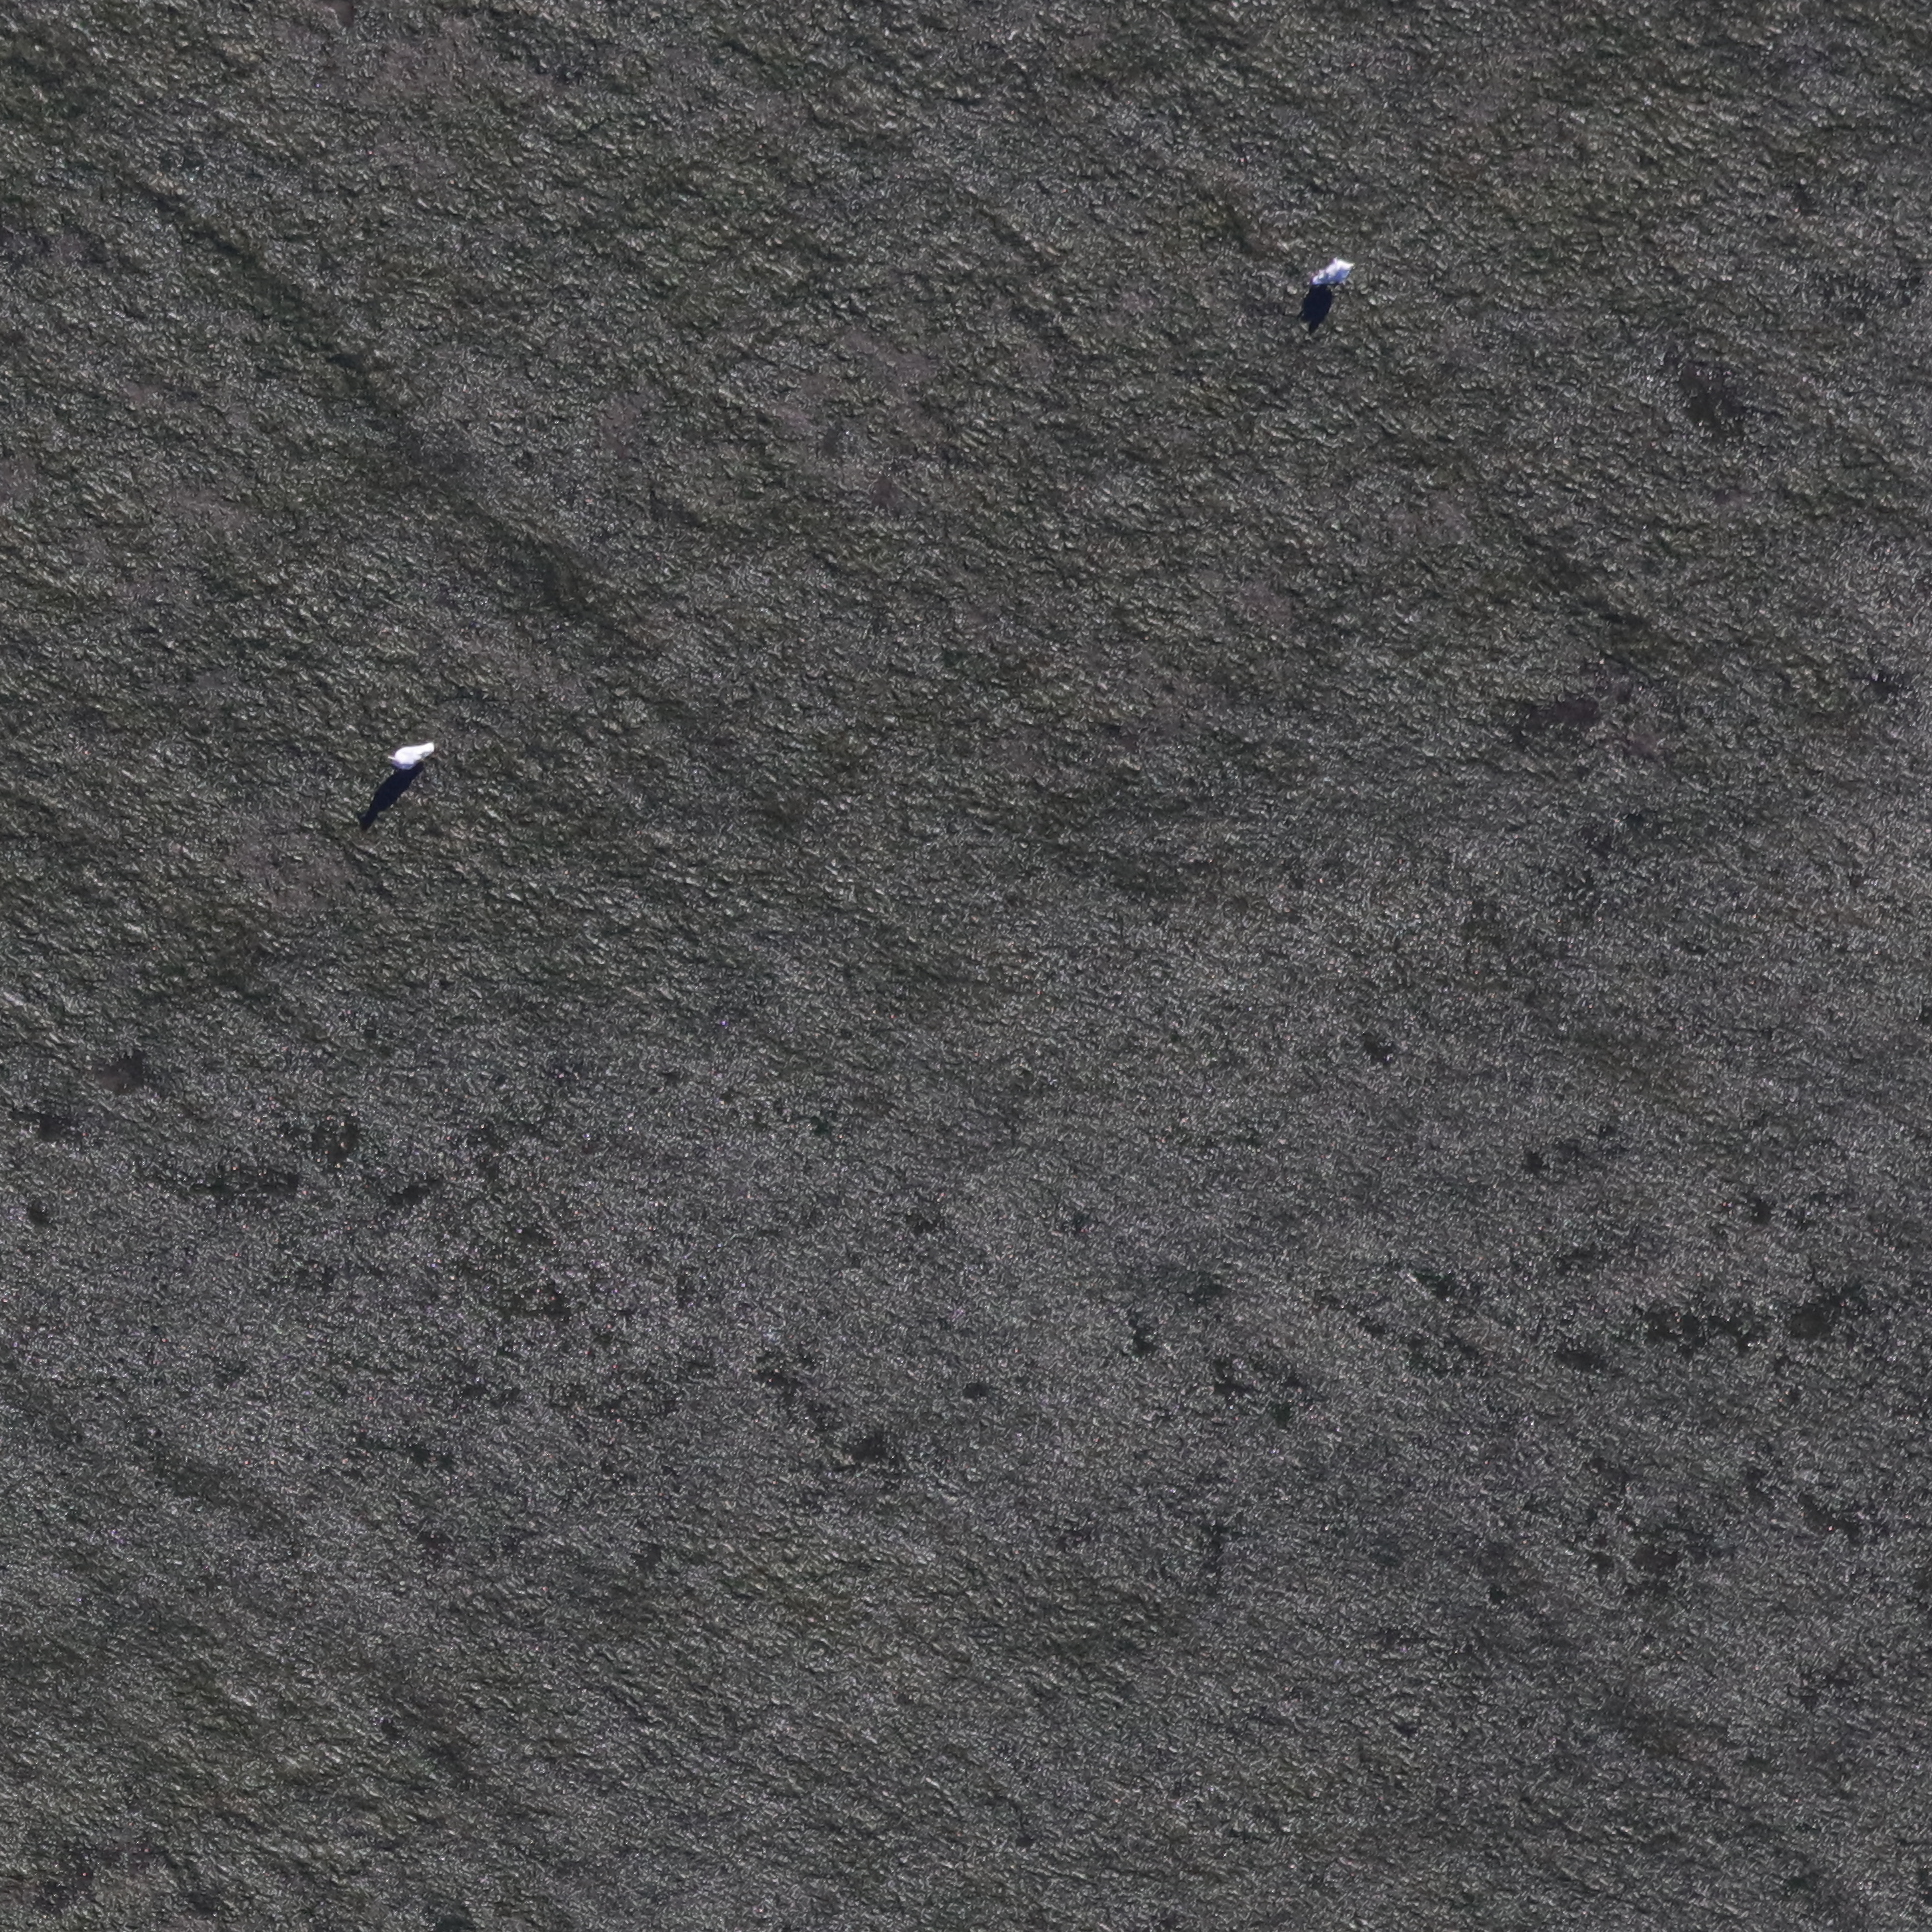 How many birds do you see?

2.